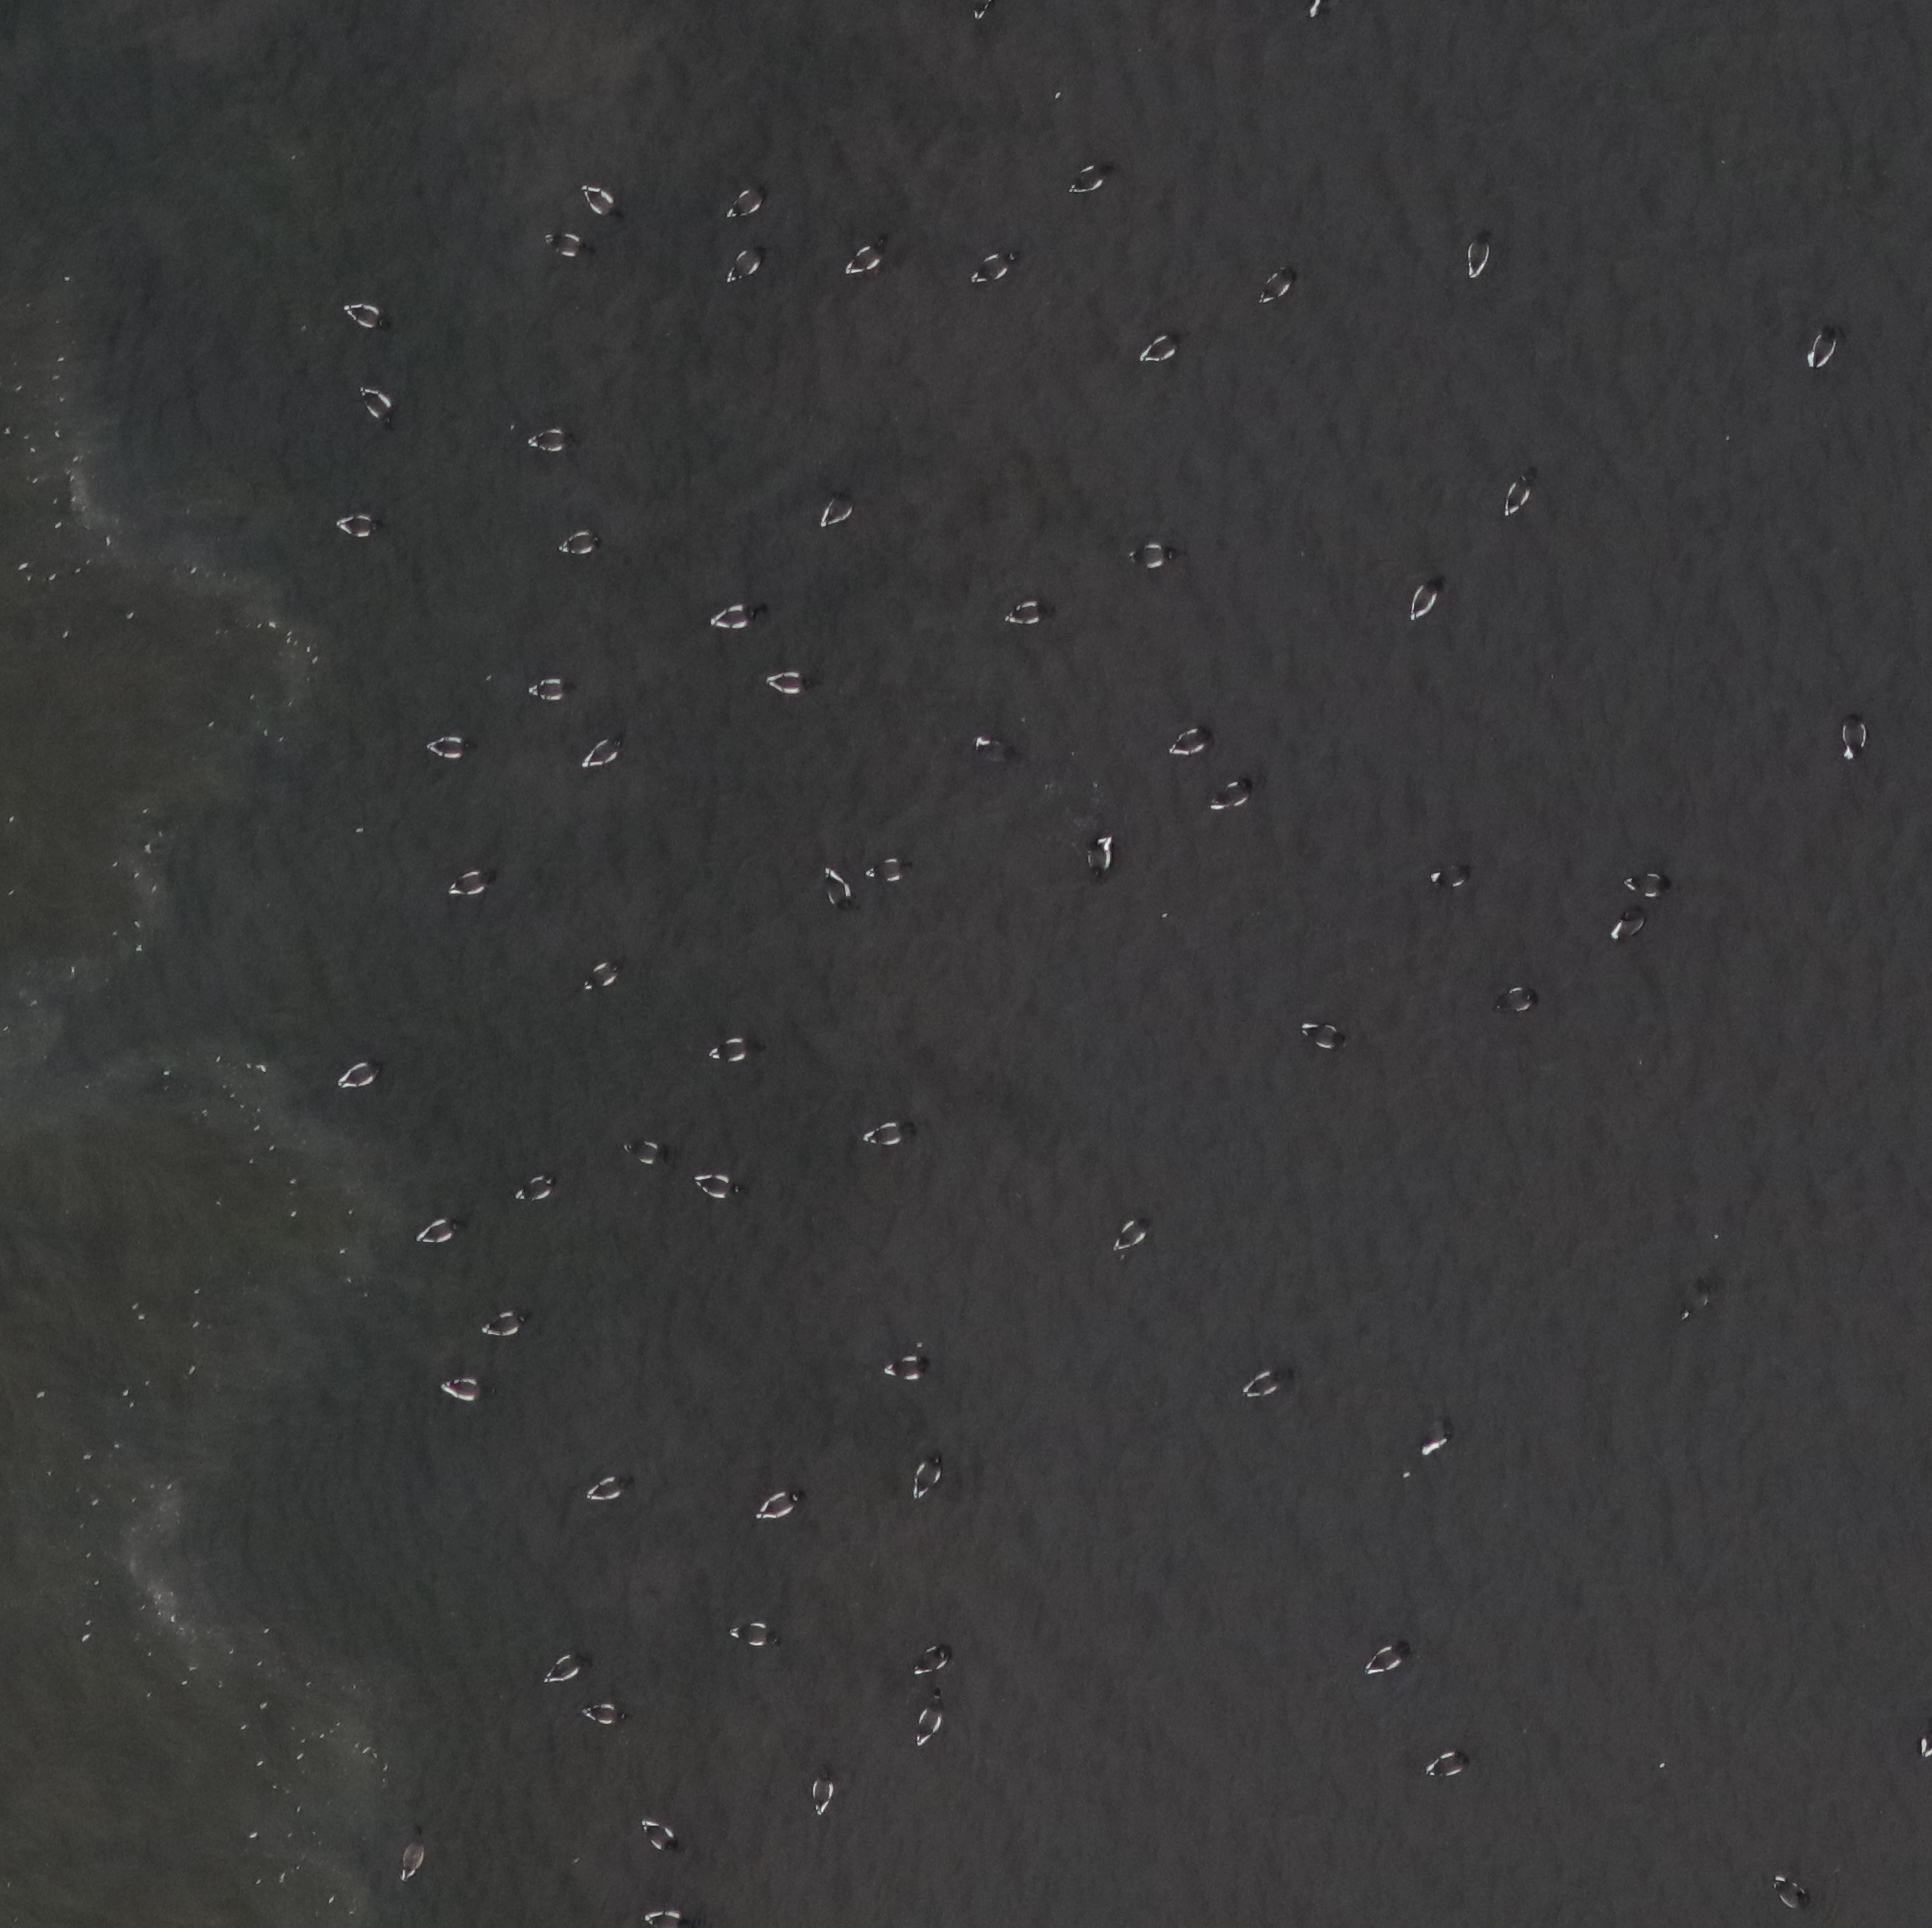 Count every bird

69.